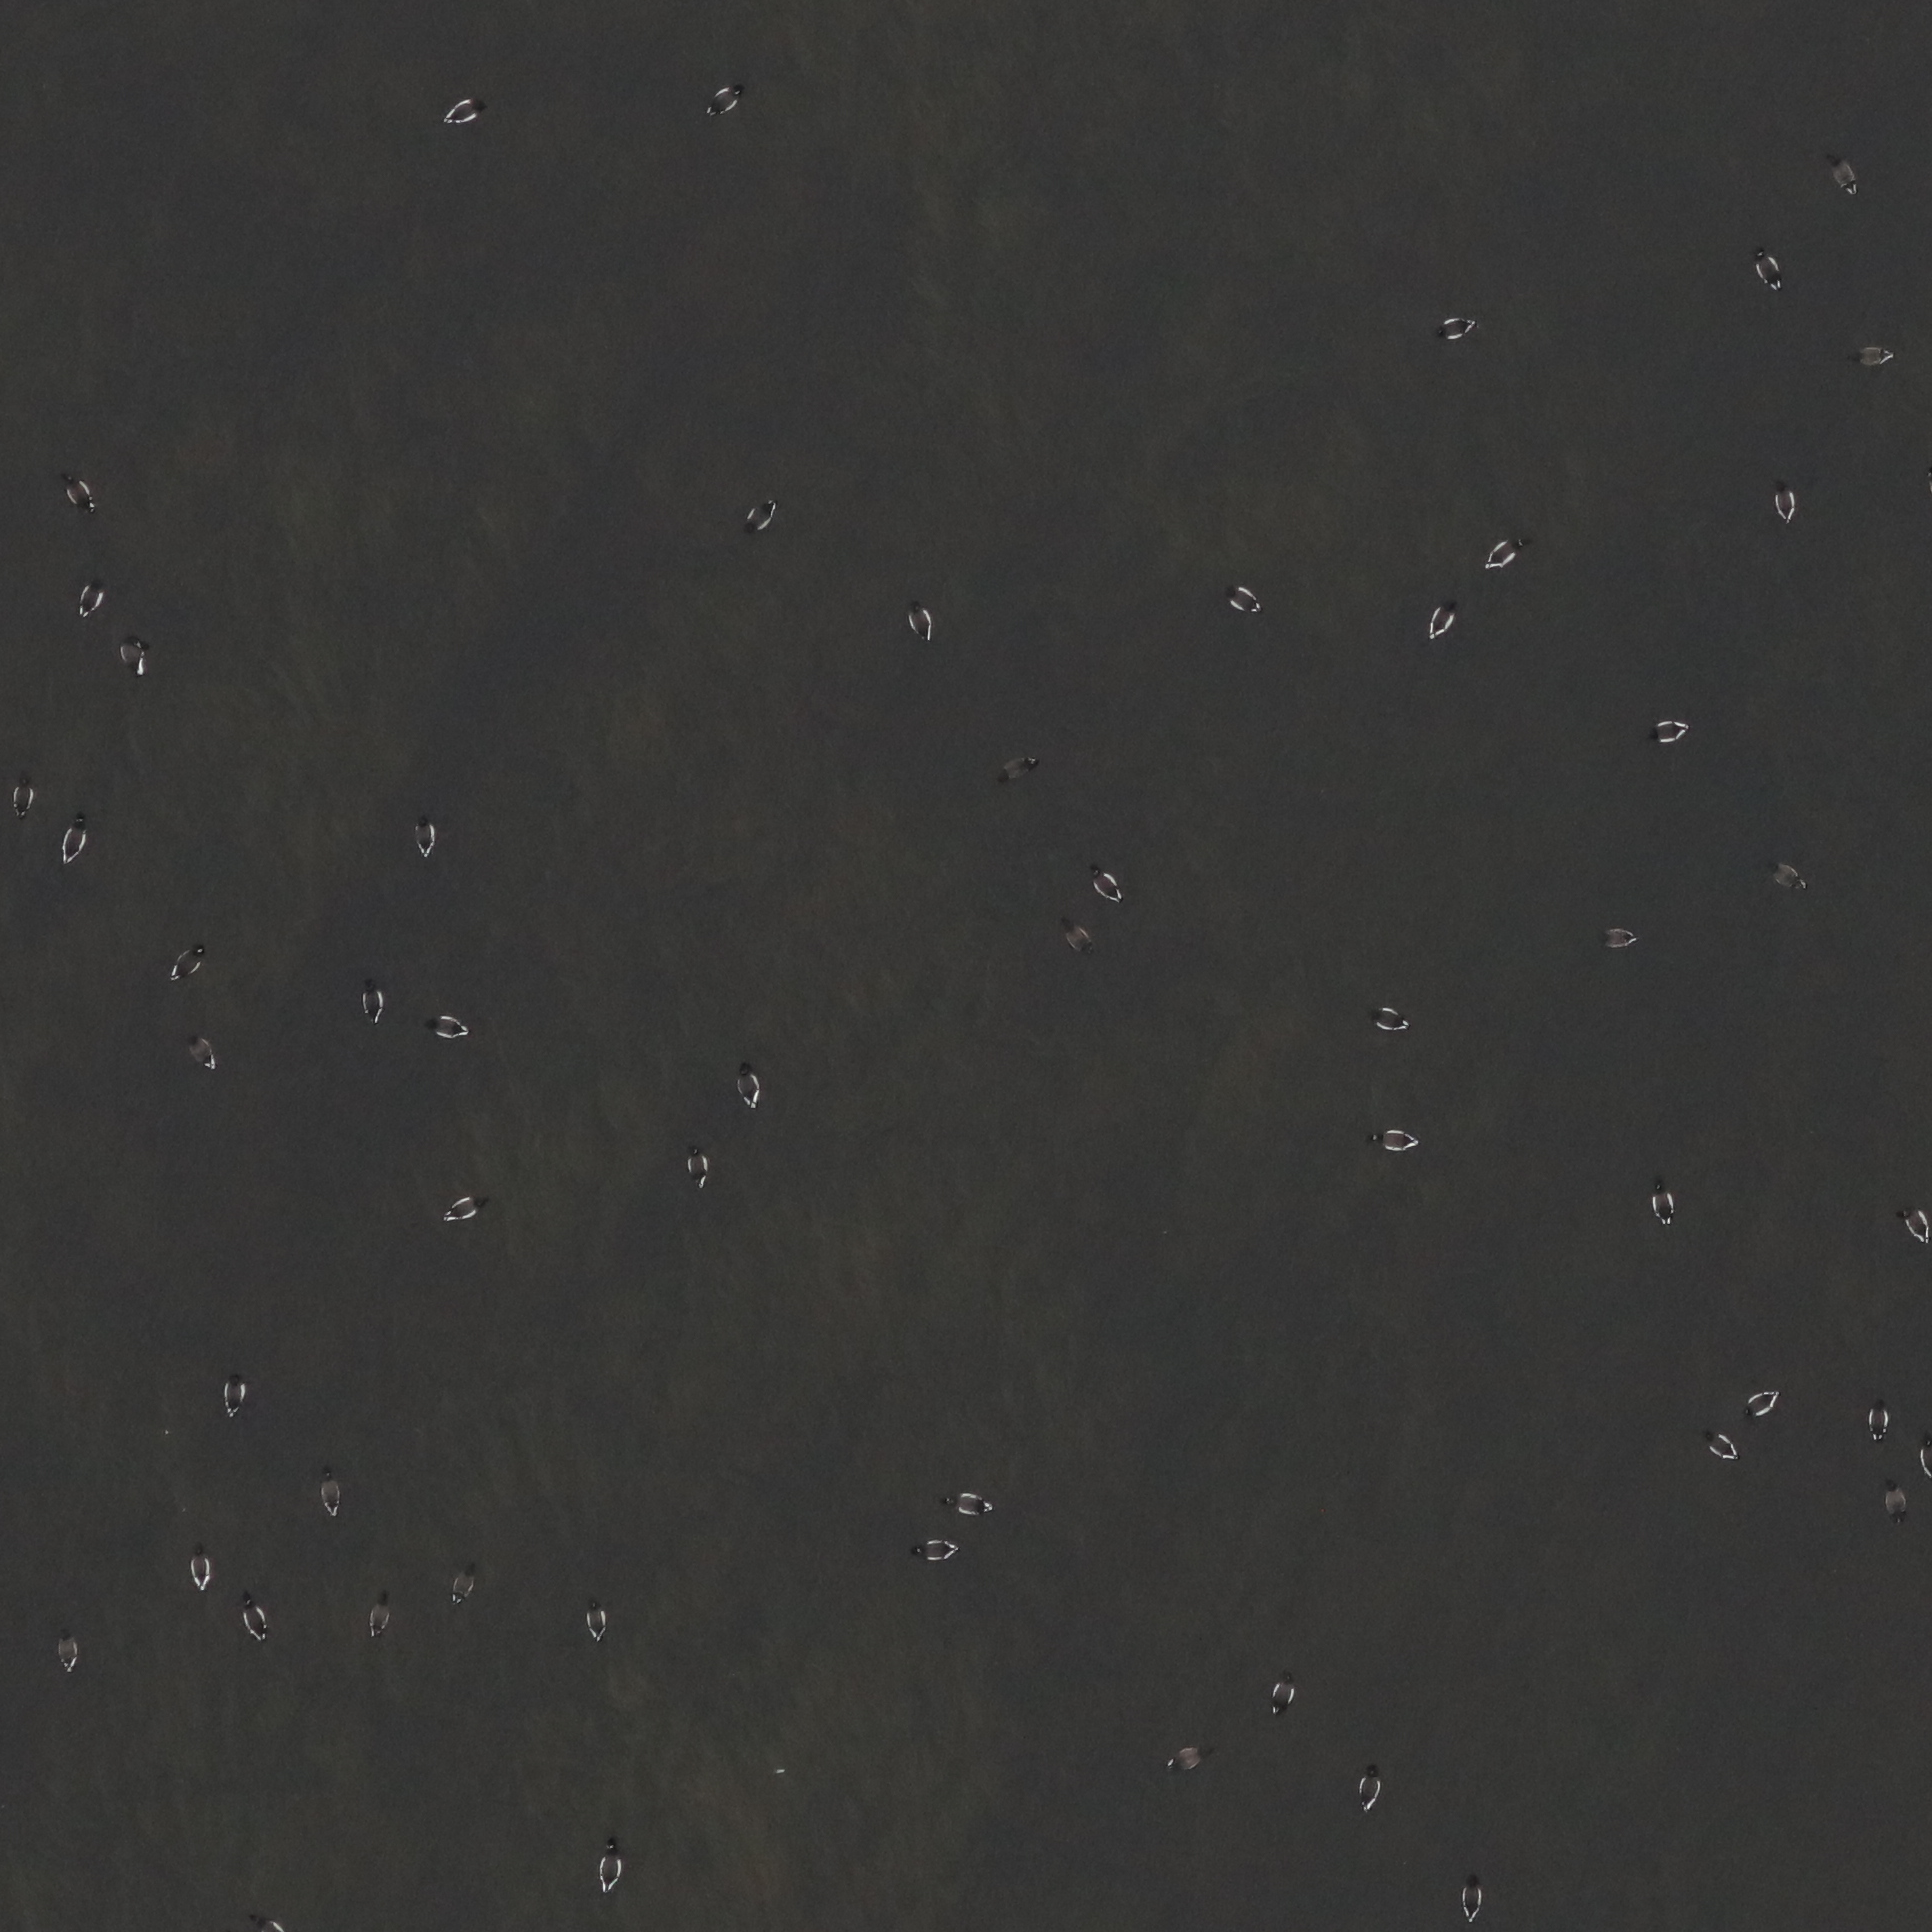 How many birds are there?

55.